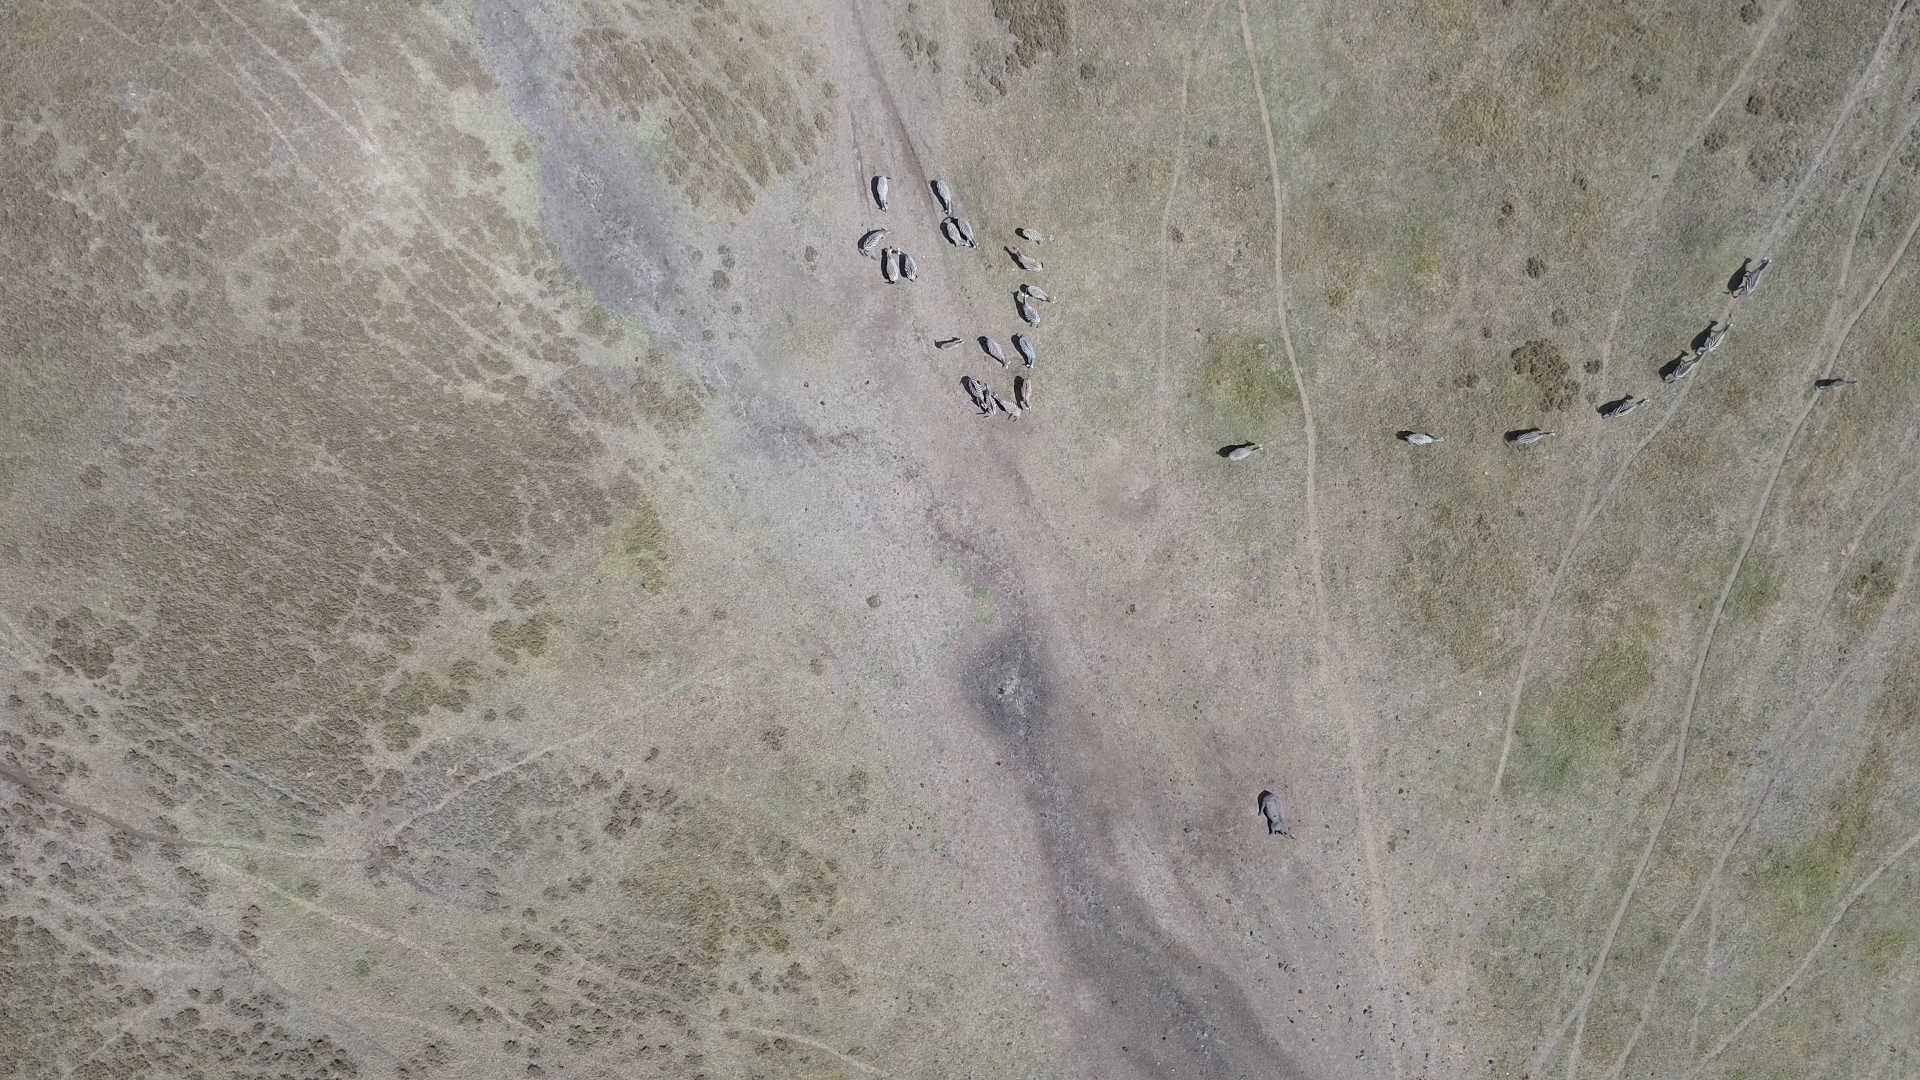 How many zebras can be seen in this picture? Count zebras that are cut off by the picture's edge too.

26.